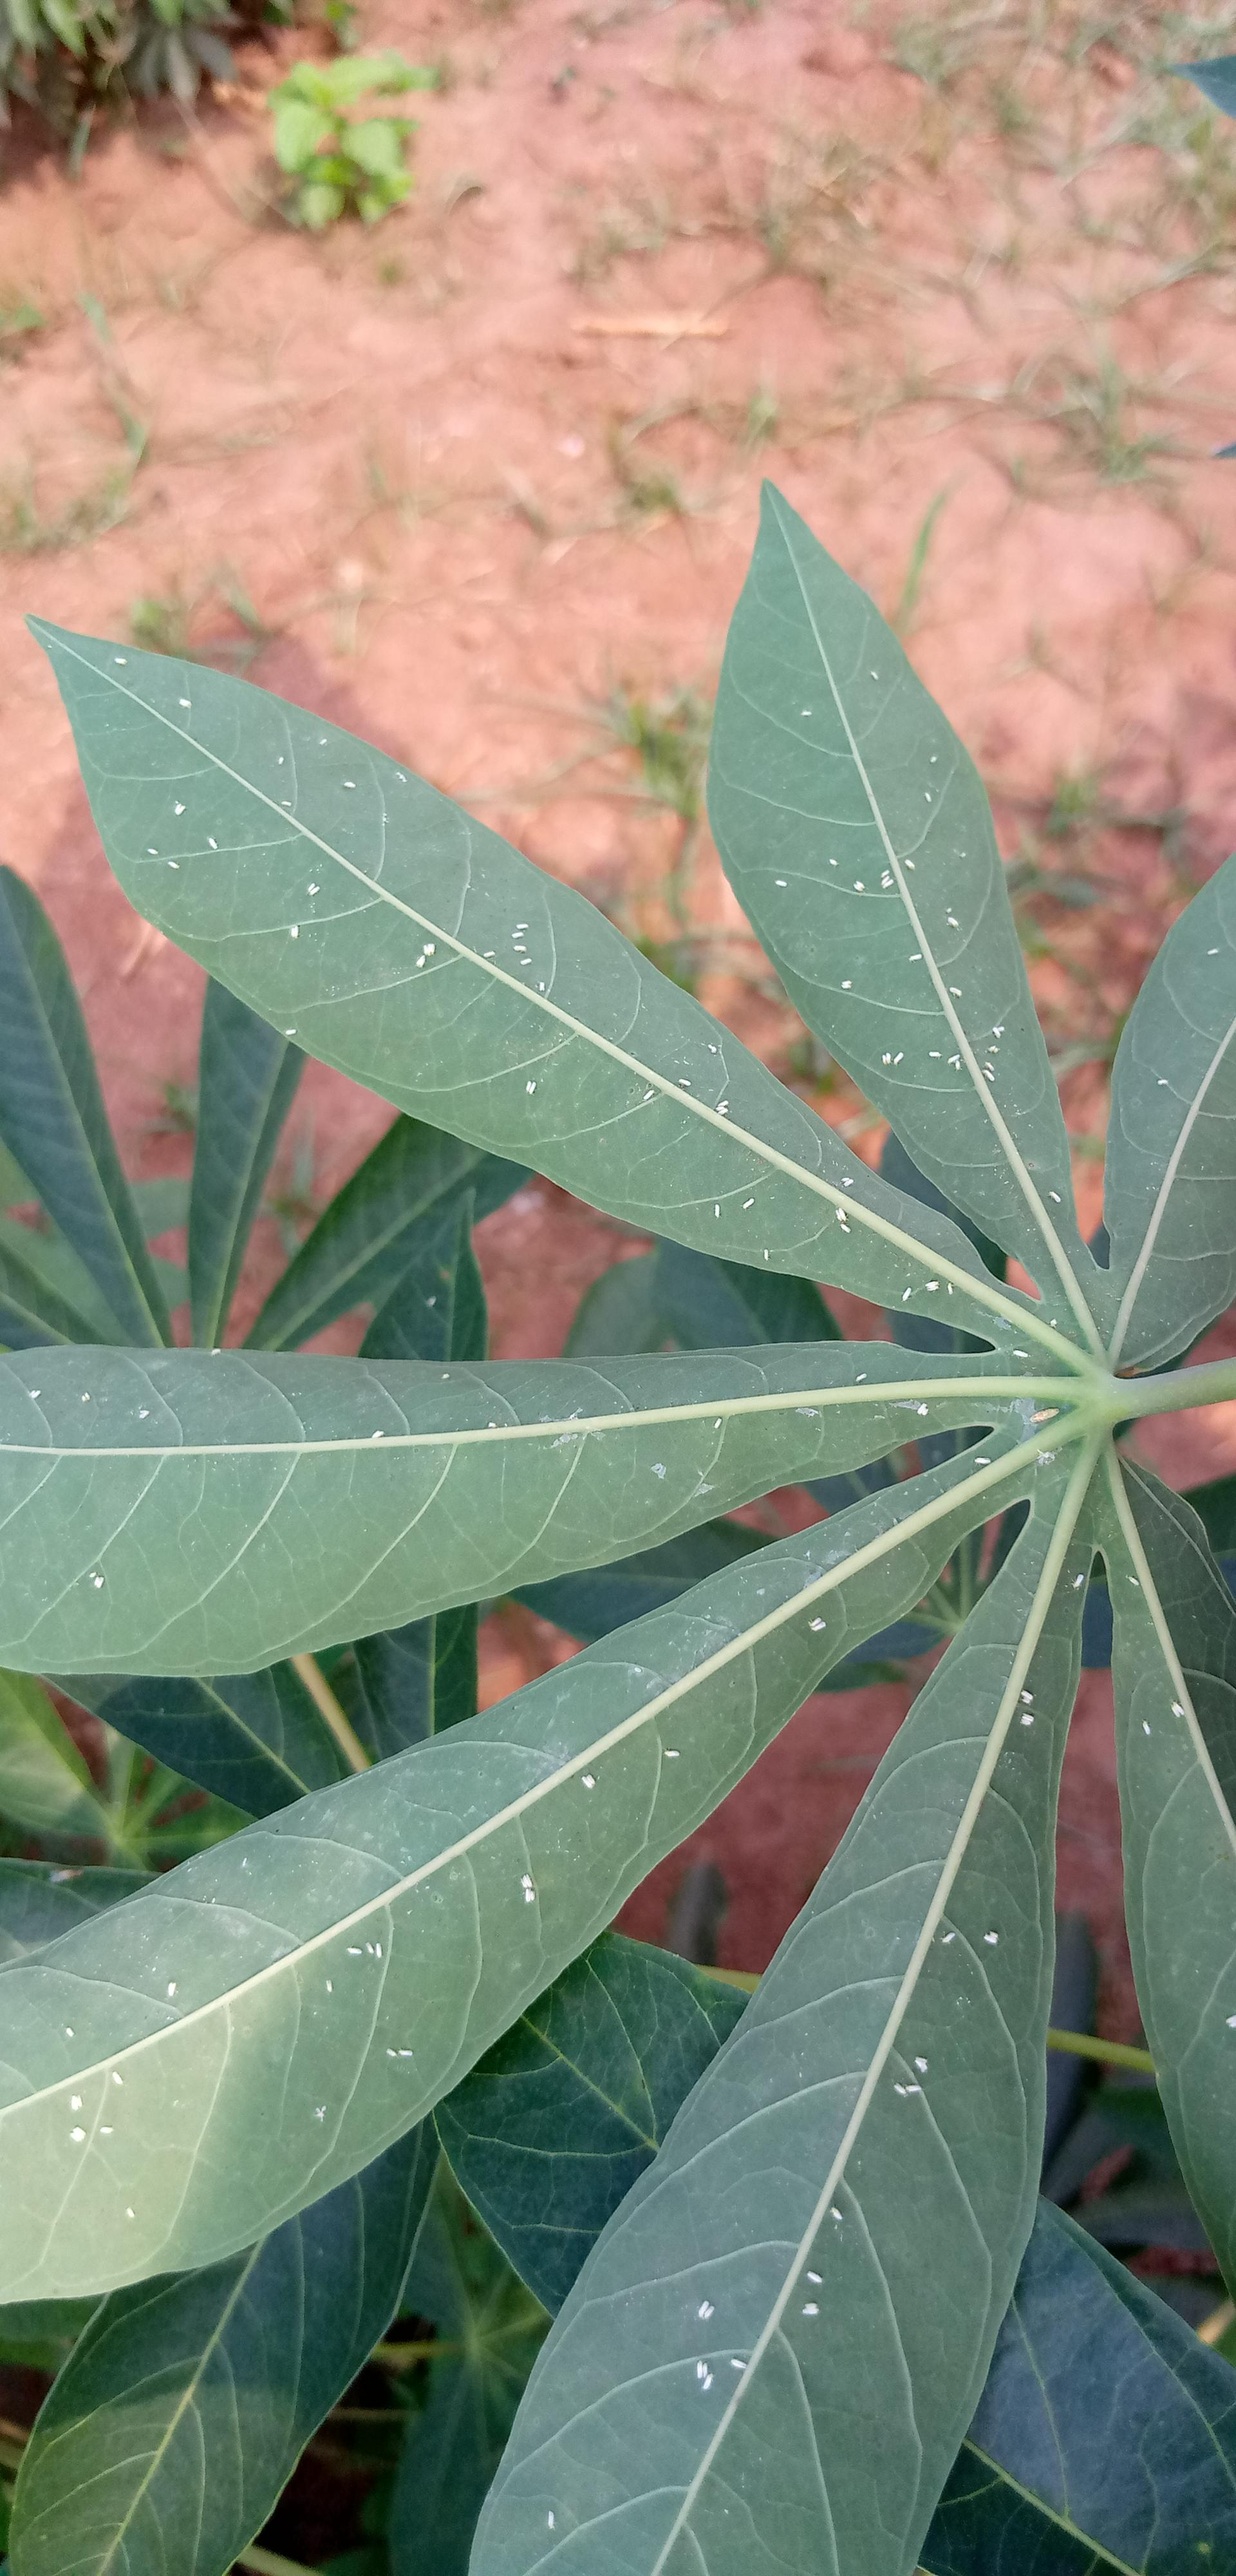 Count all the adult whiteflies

116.